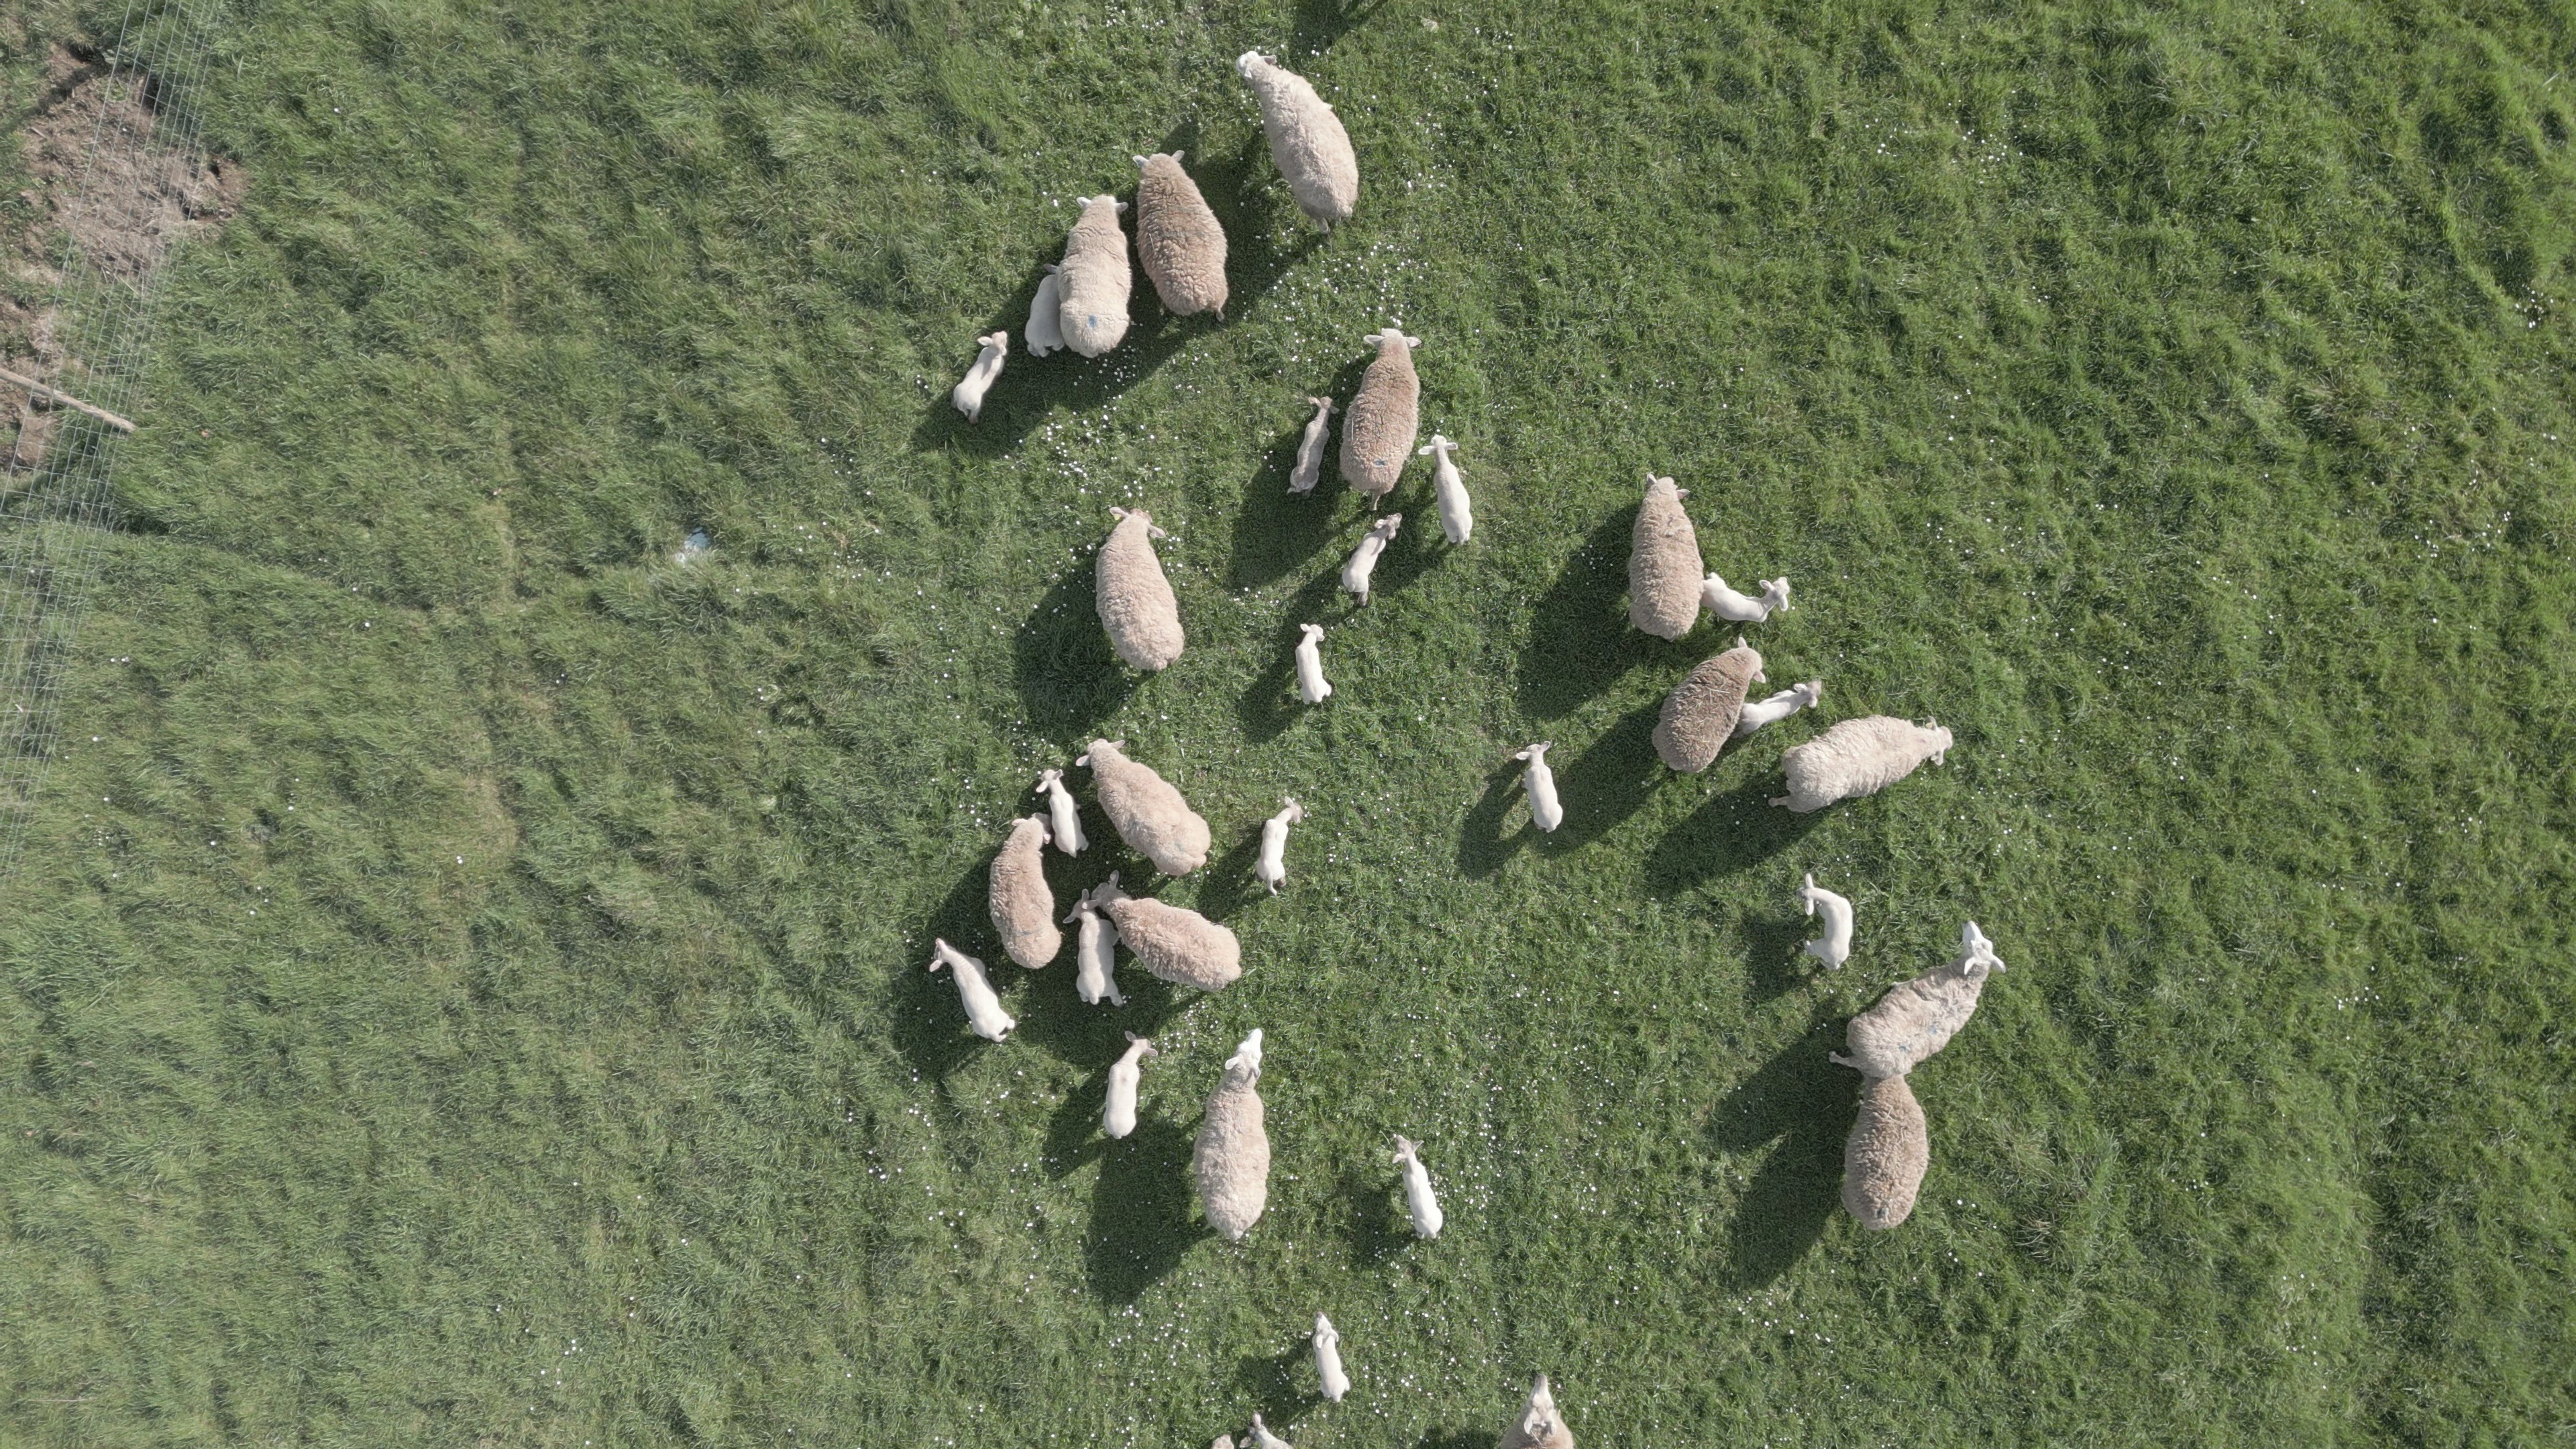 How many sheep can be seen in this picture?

32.